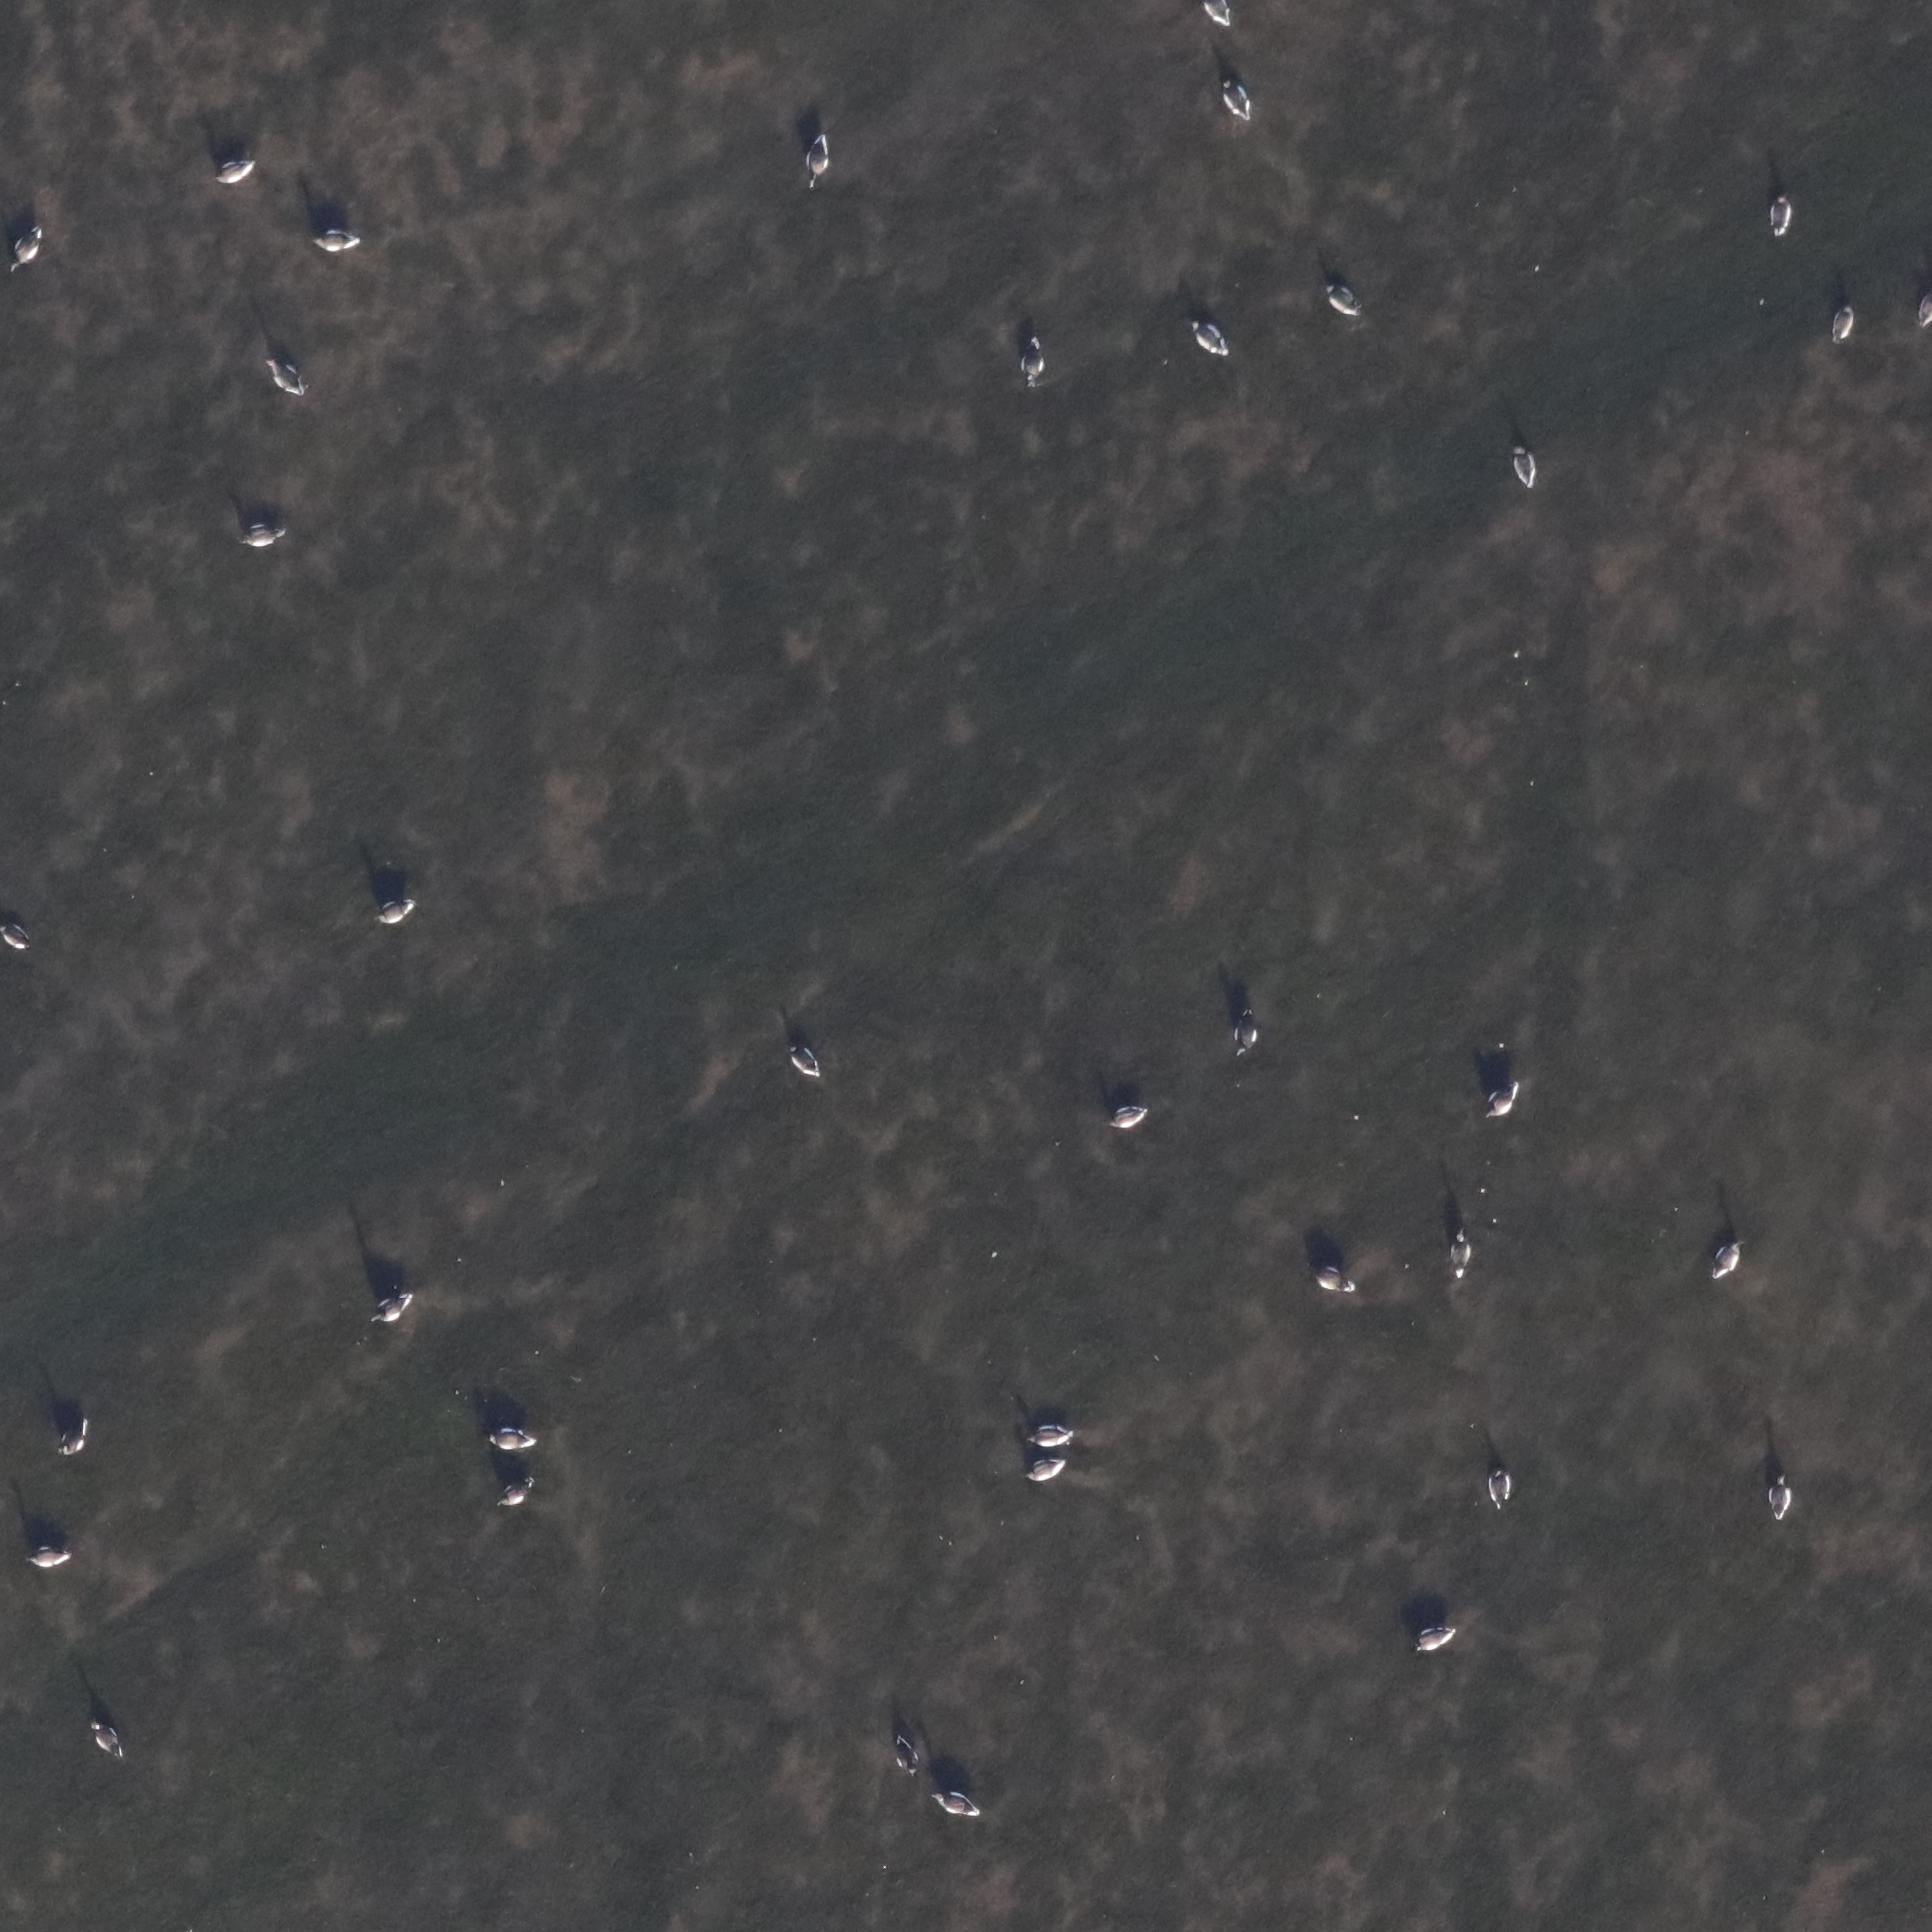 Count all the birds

37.